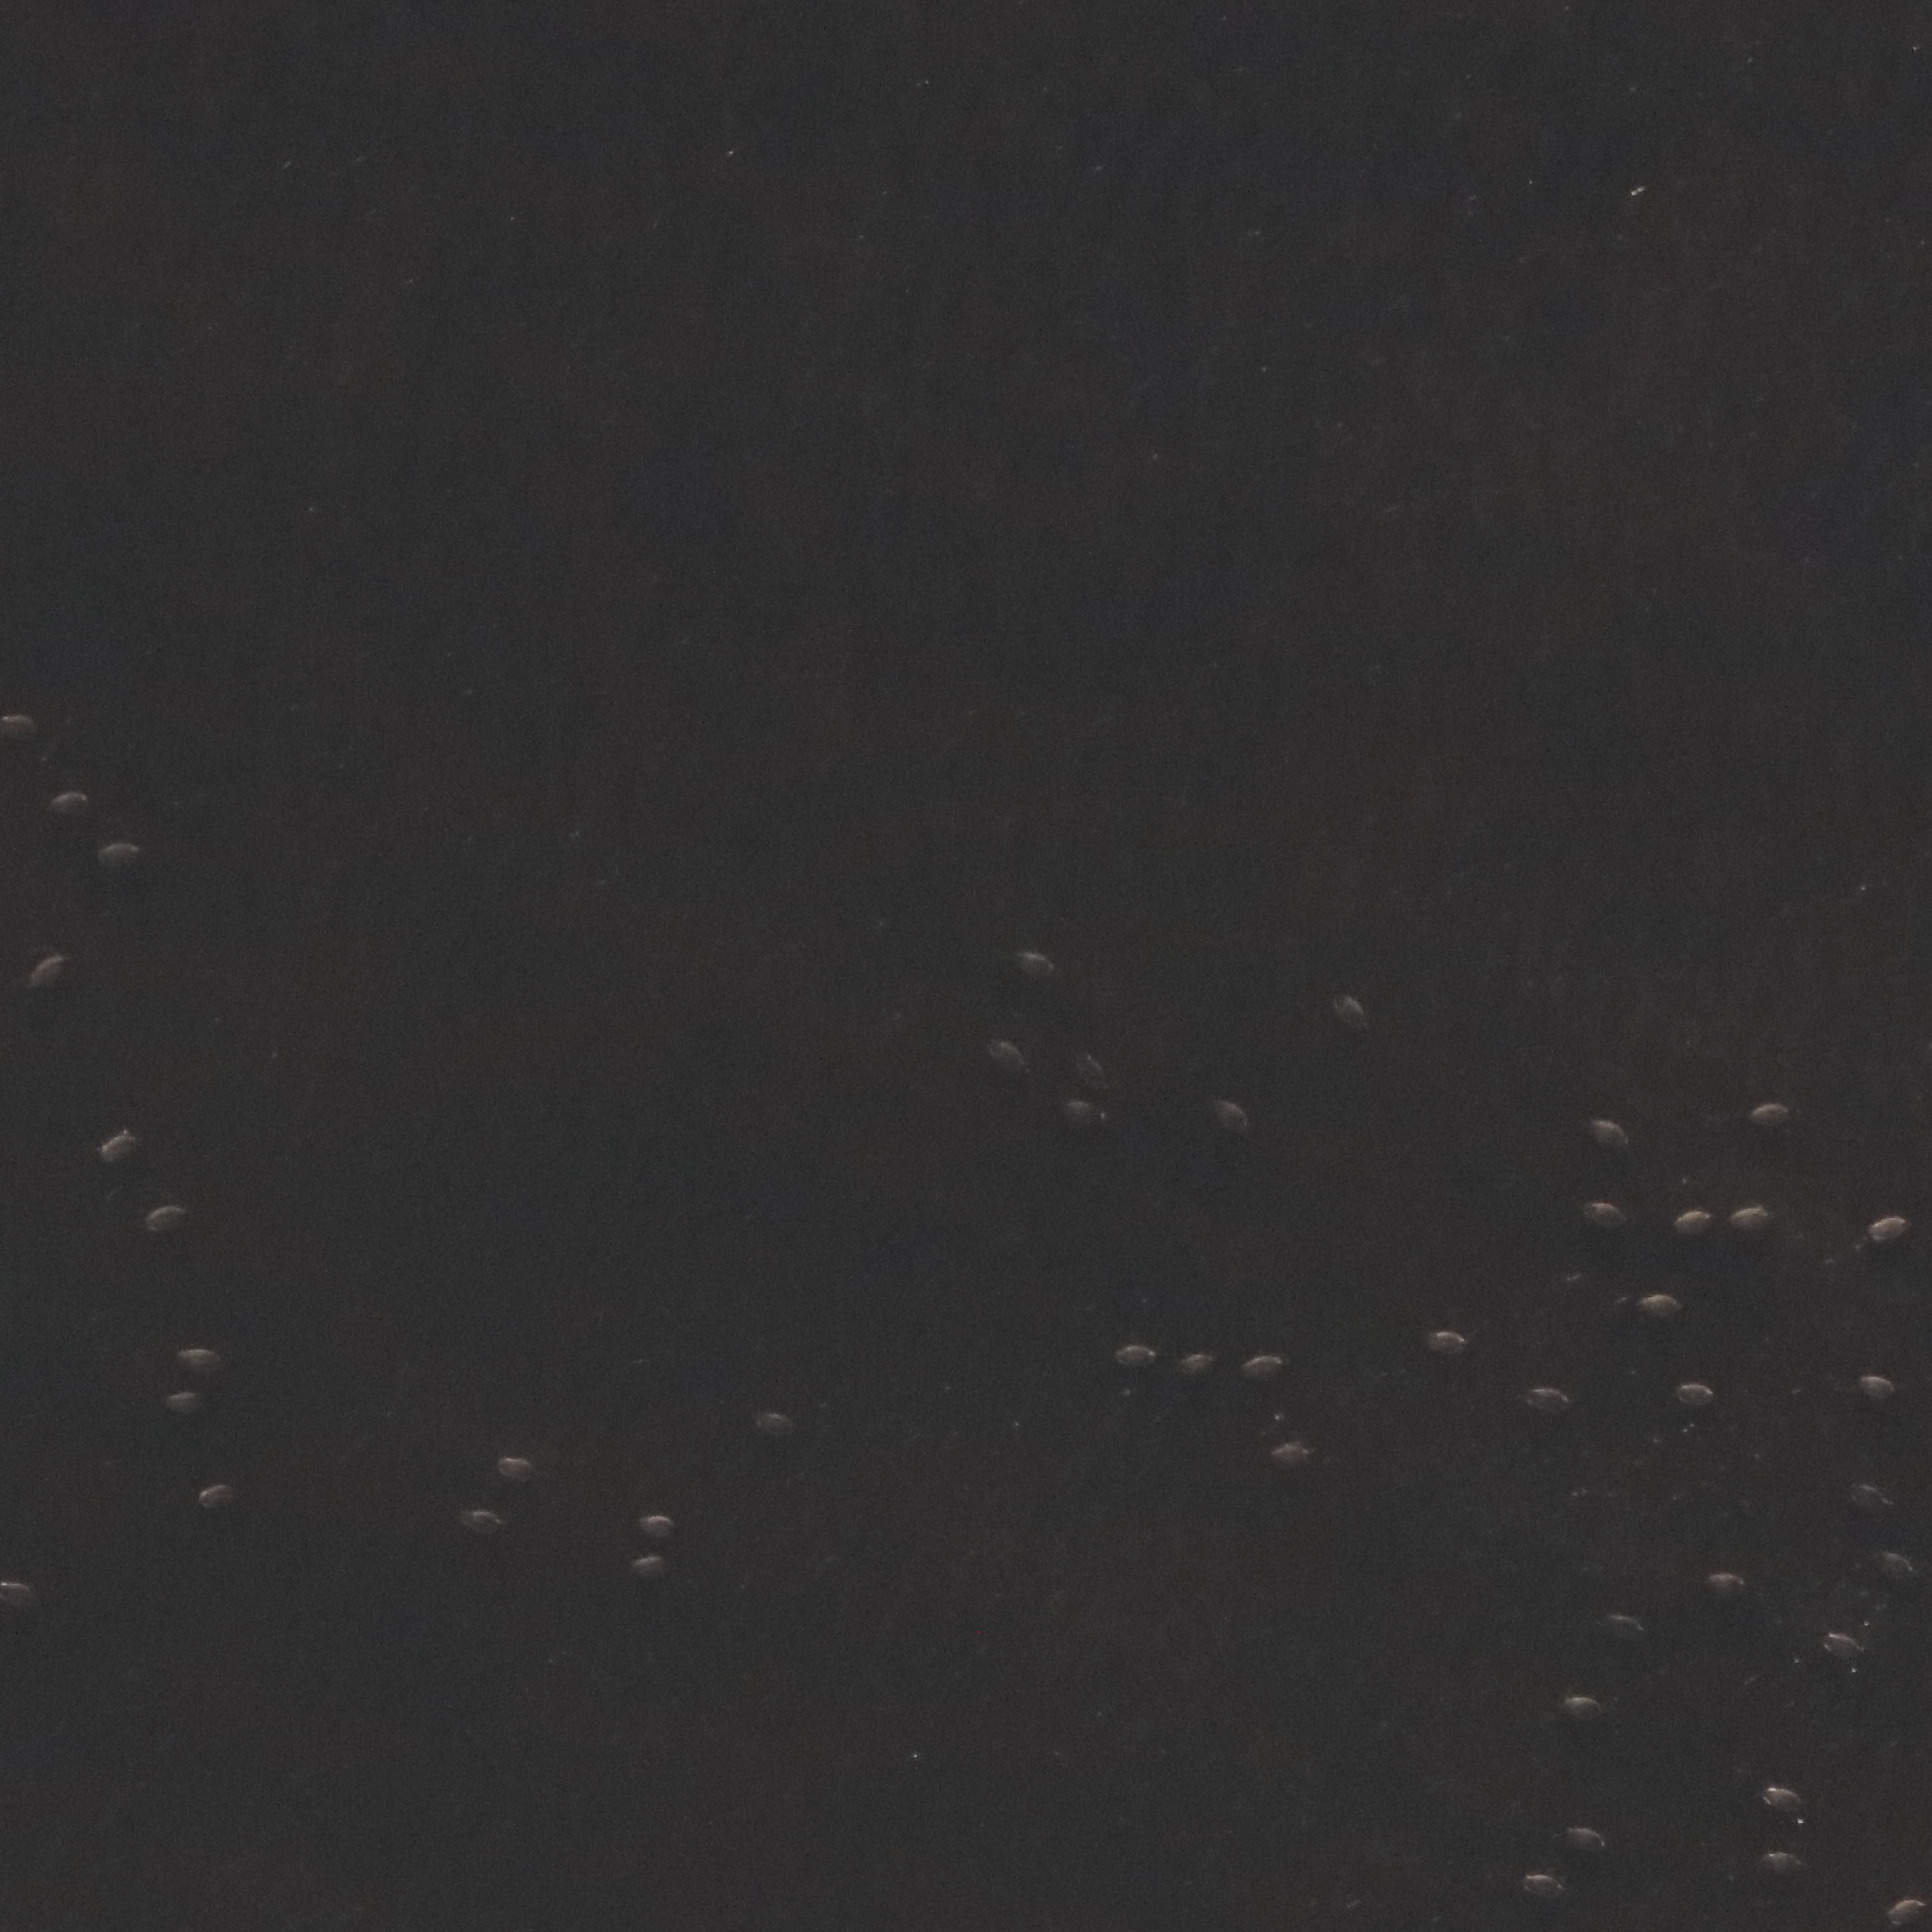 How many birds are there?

47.